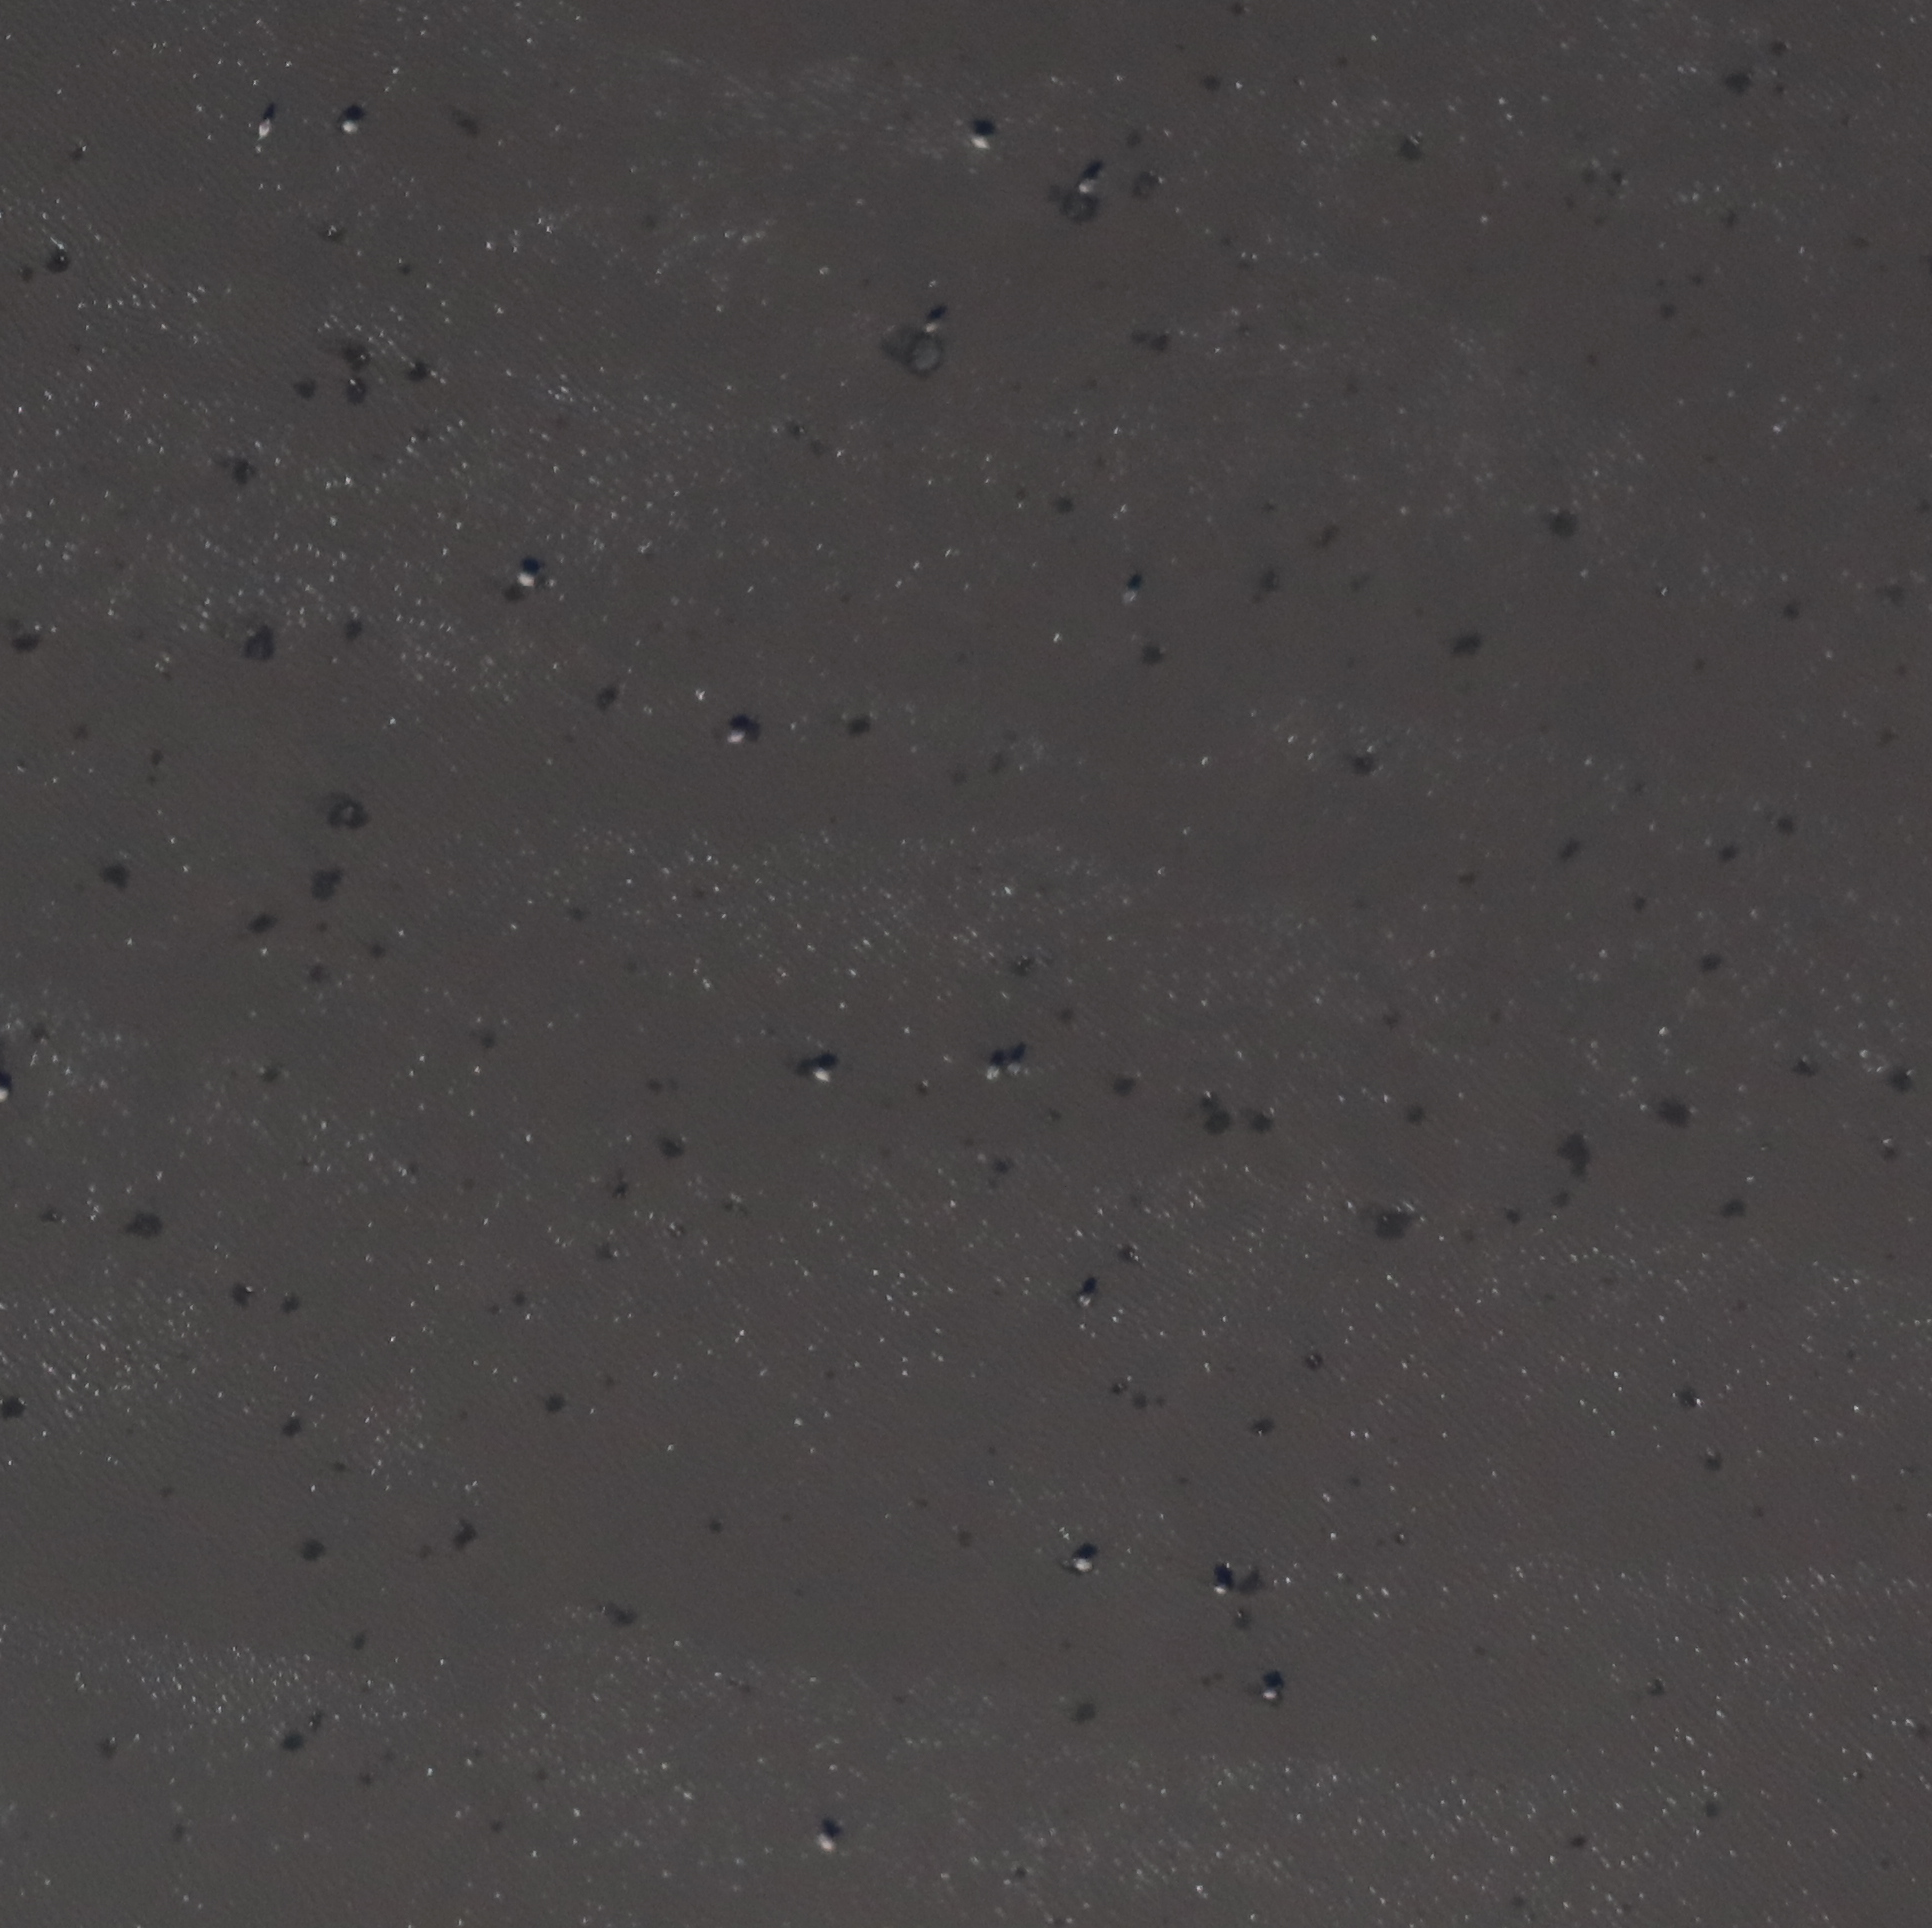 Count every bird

17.